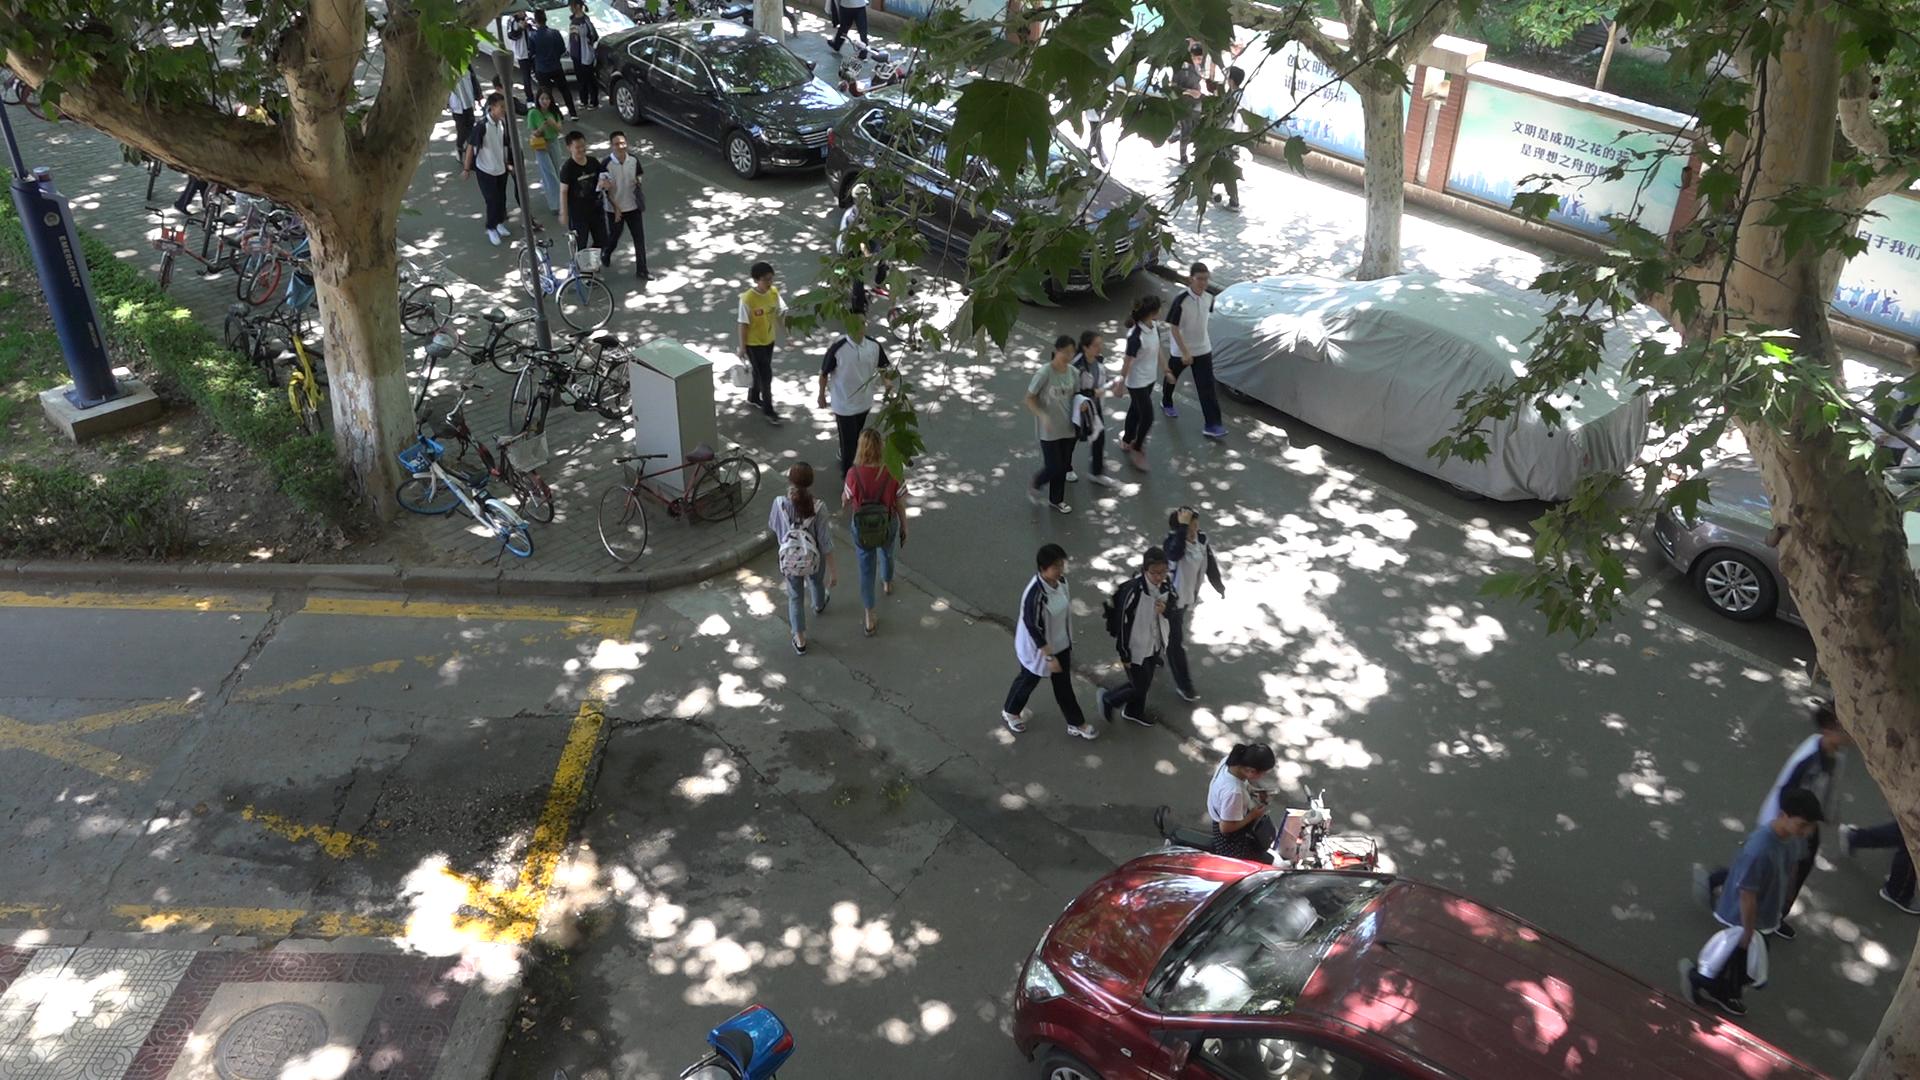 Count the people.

23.